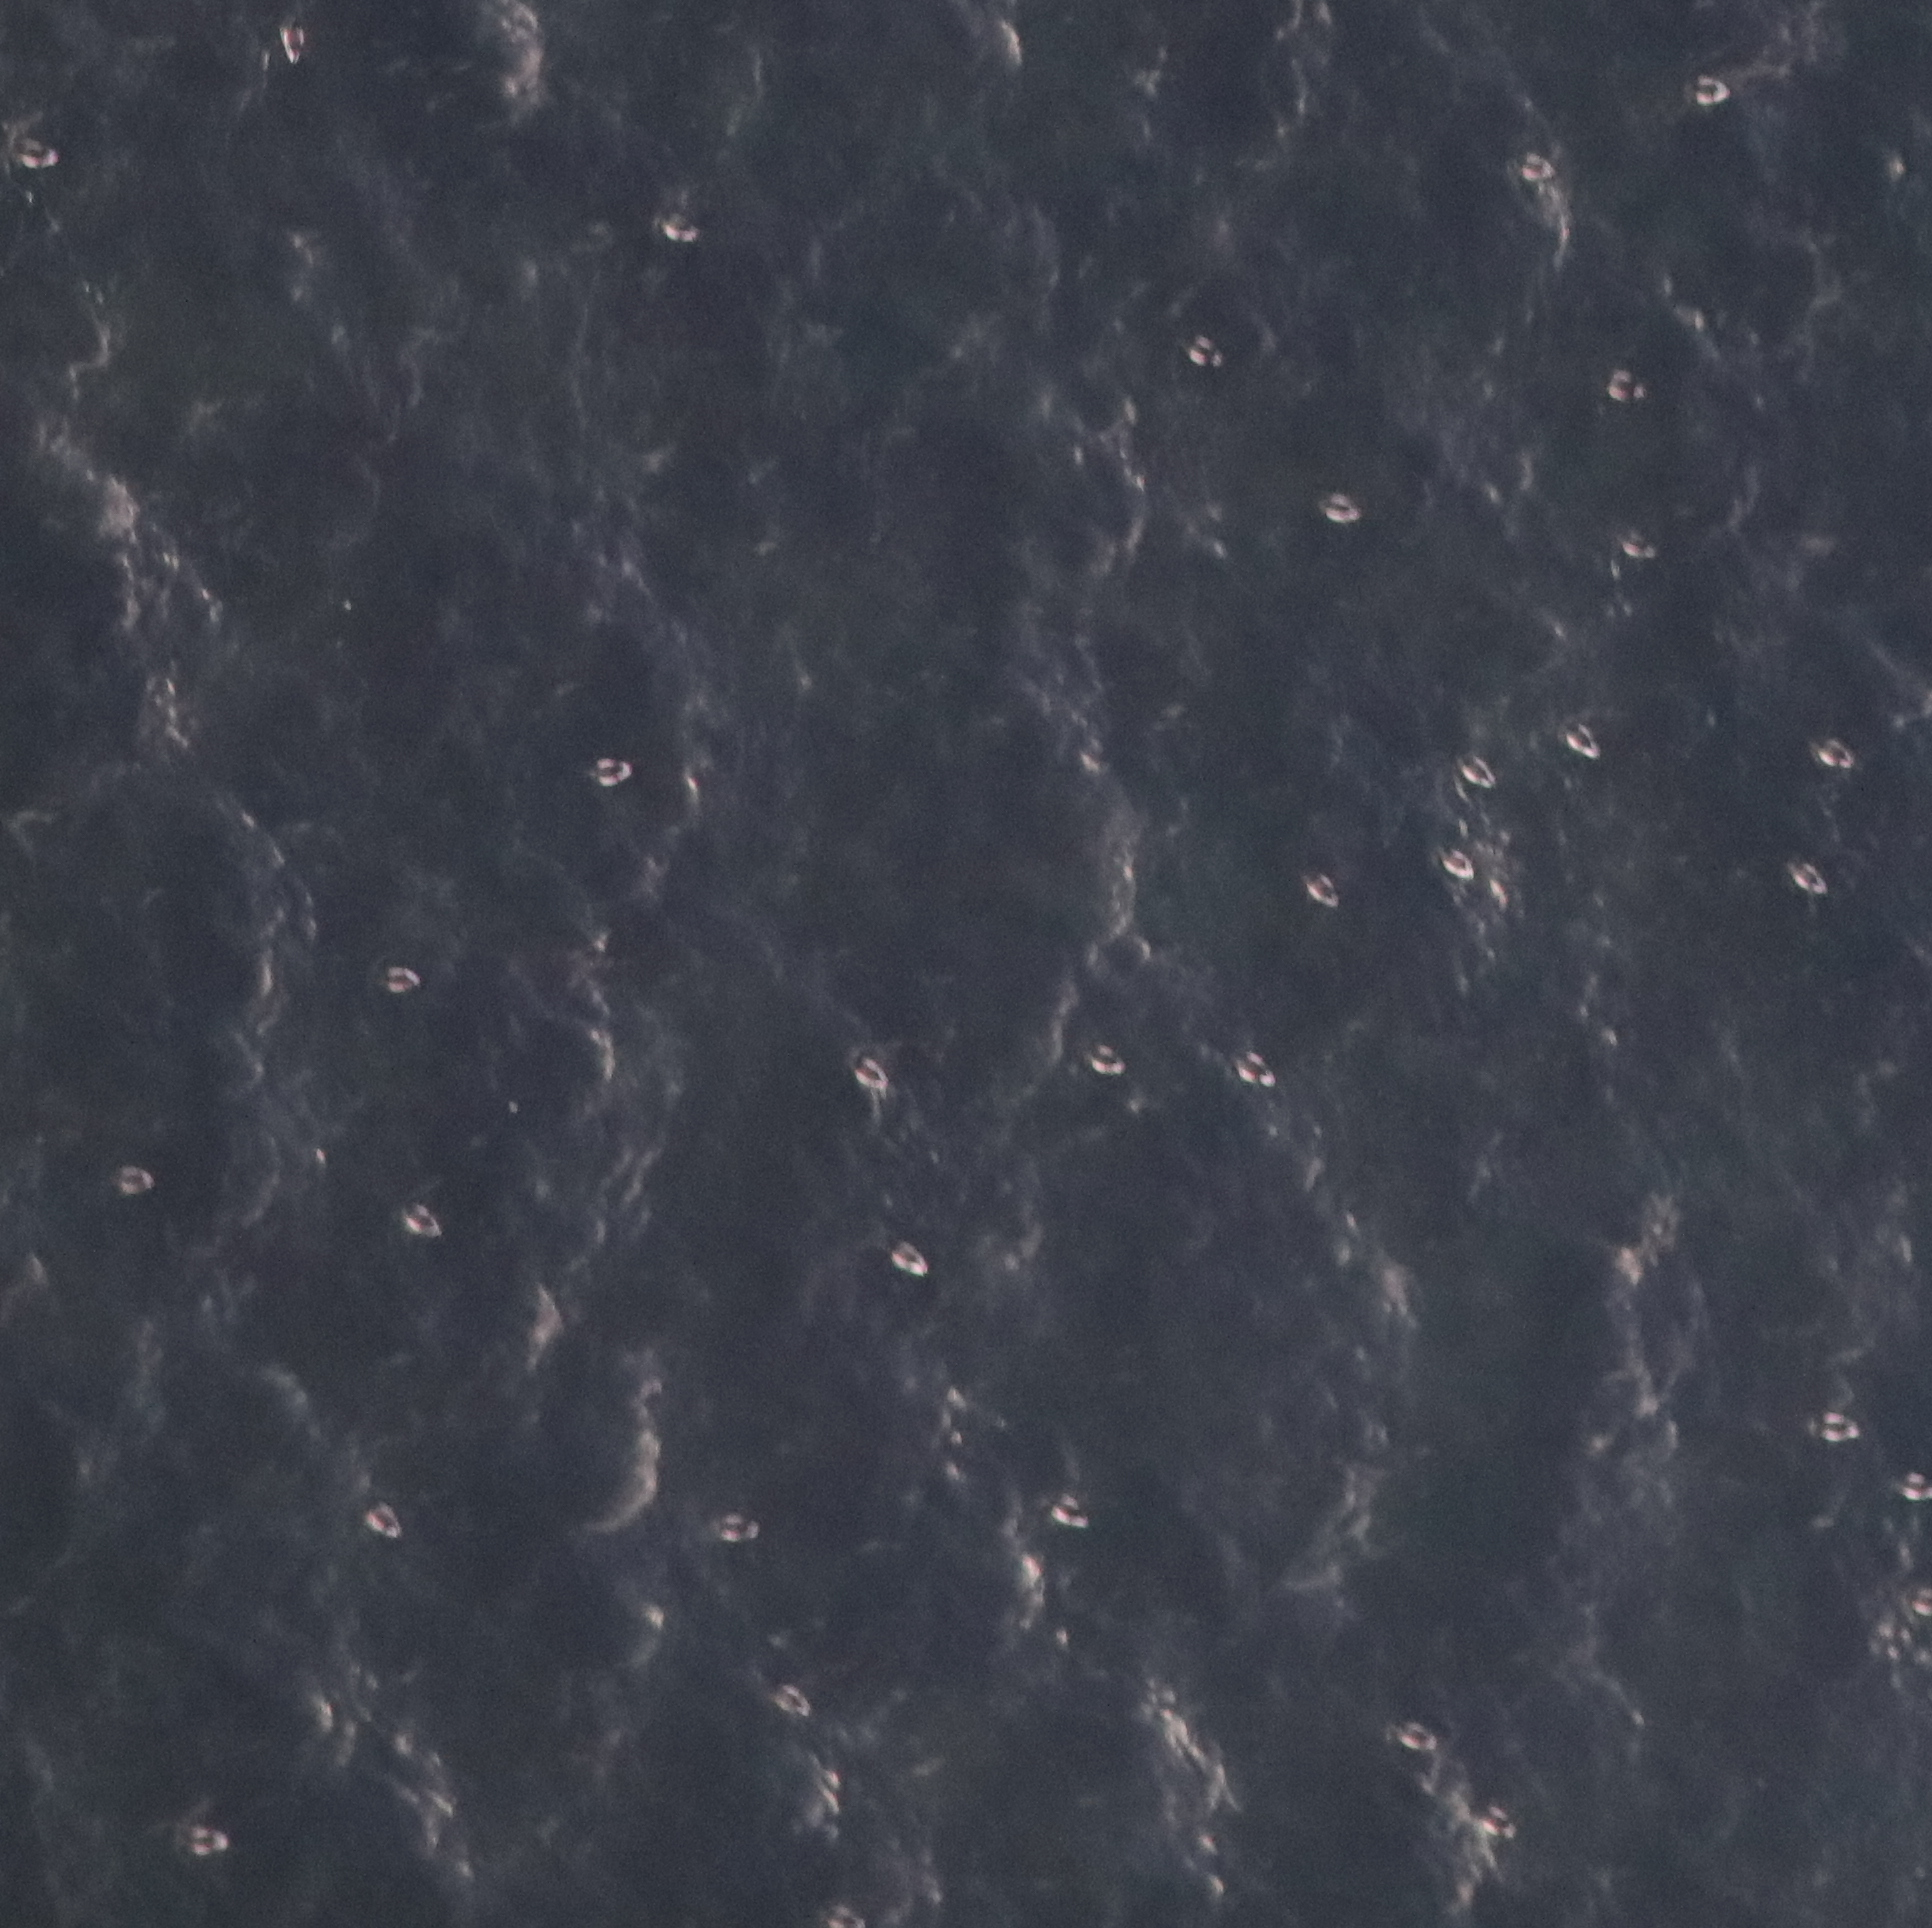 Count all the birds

34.